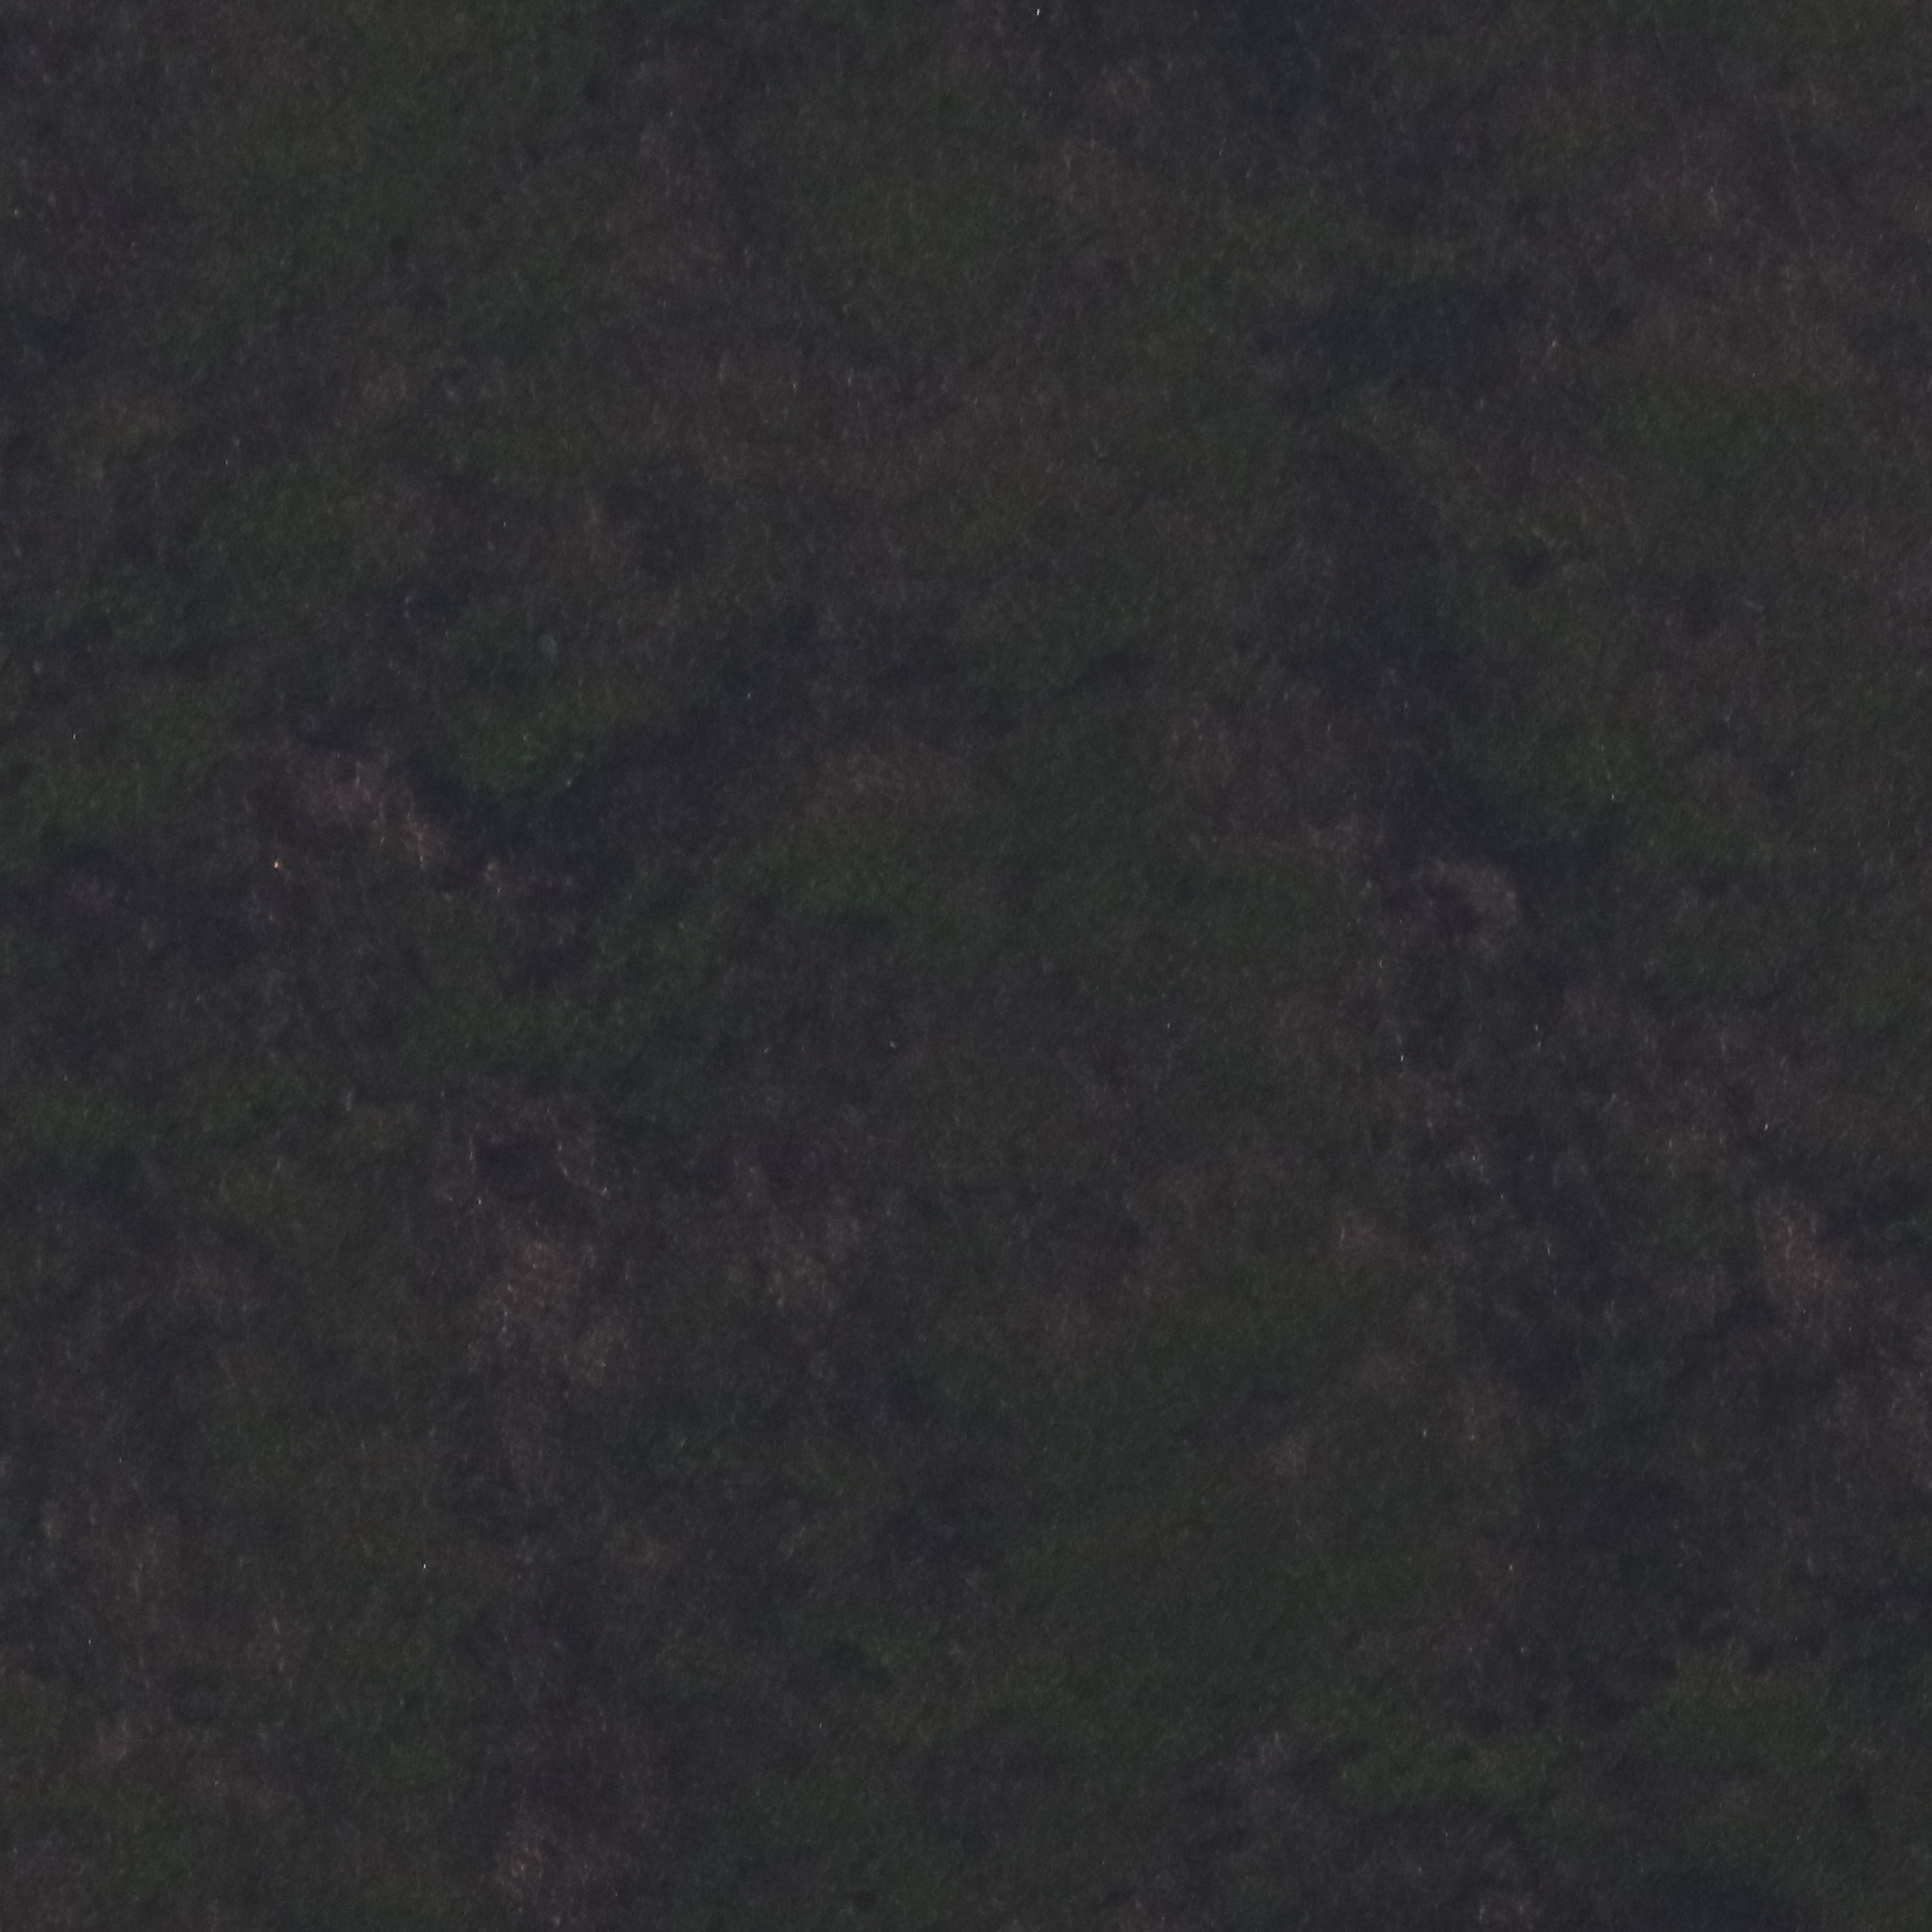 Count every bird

0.